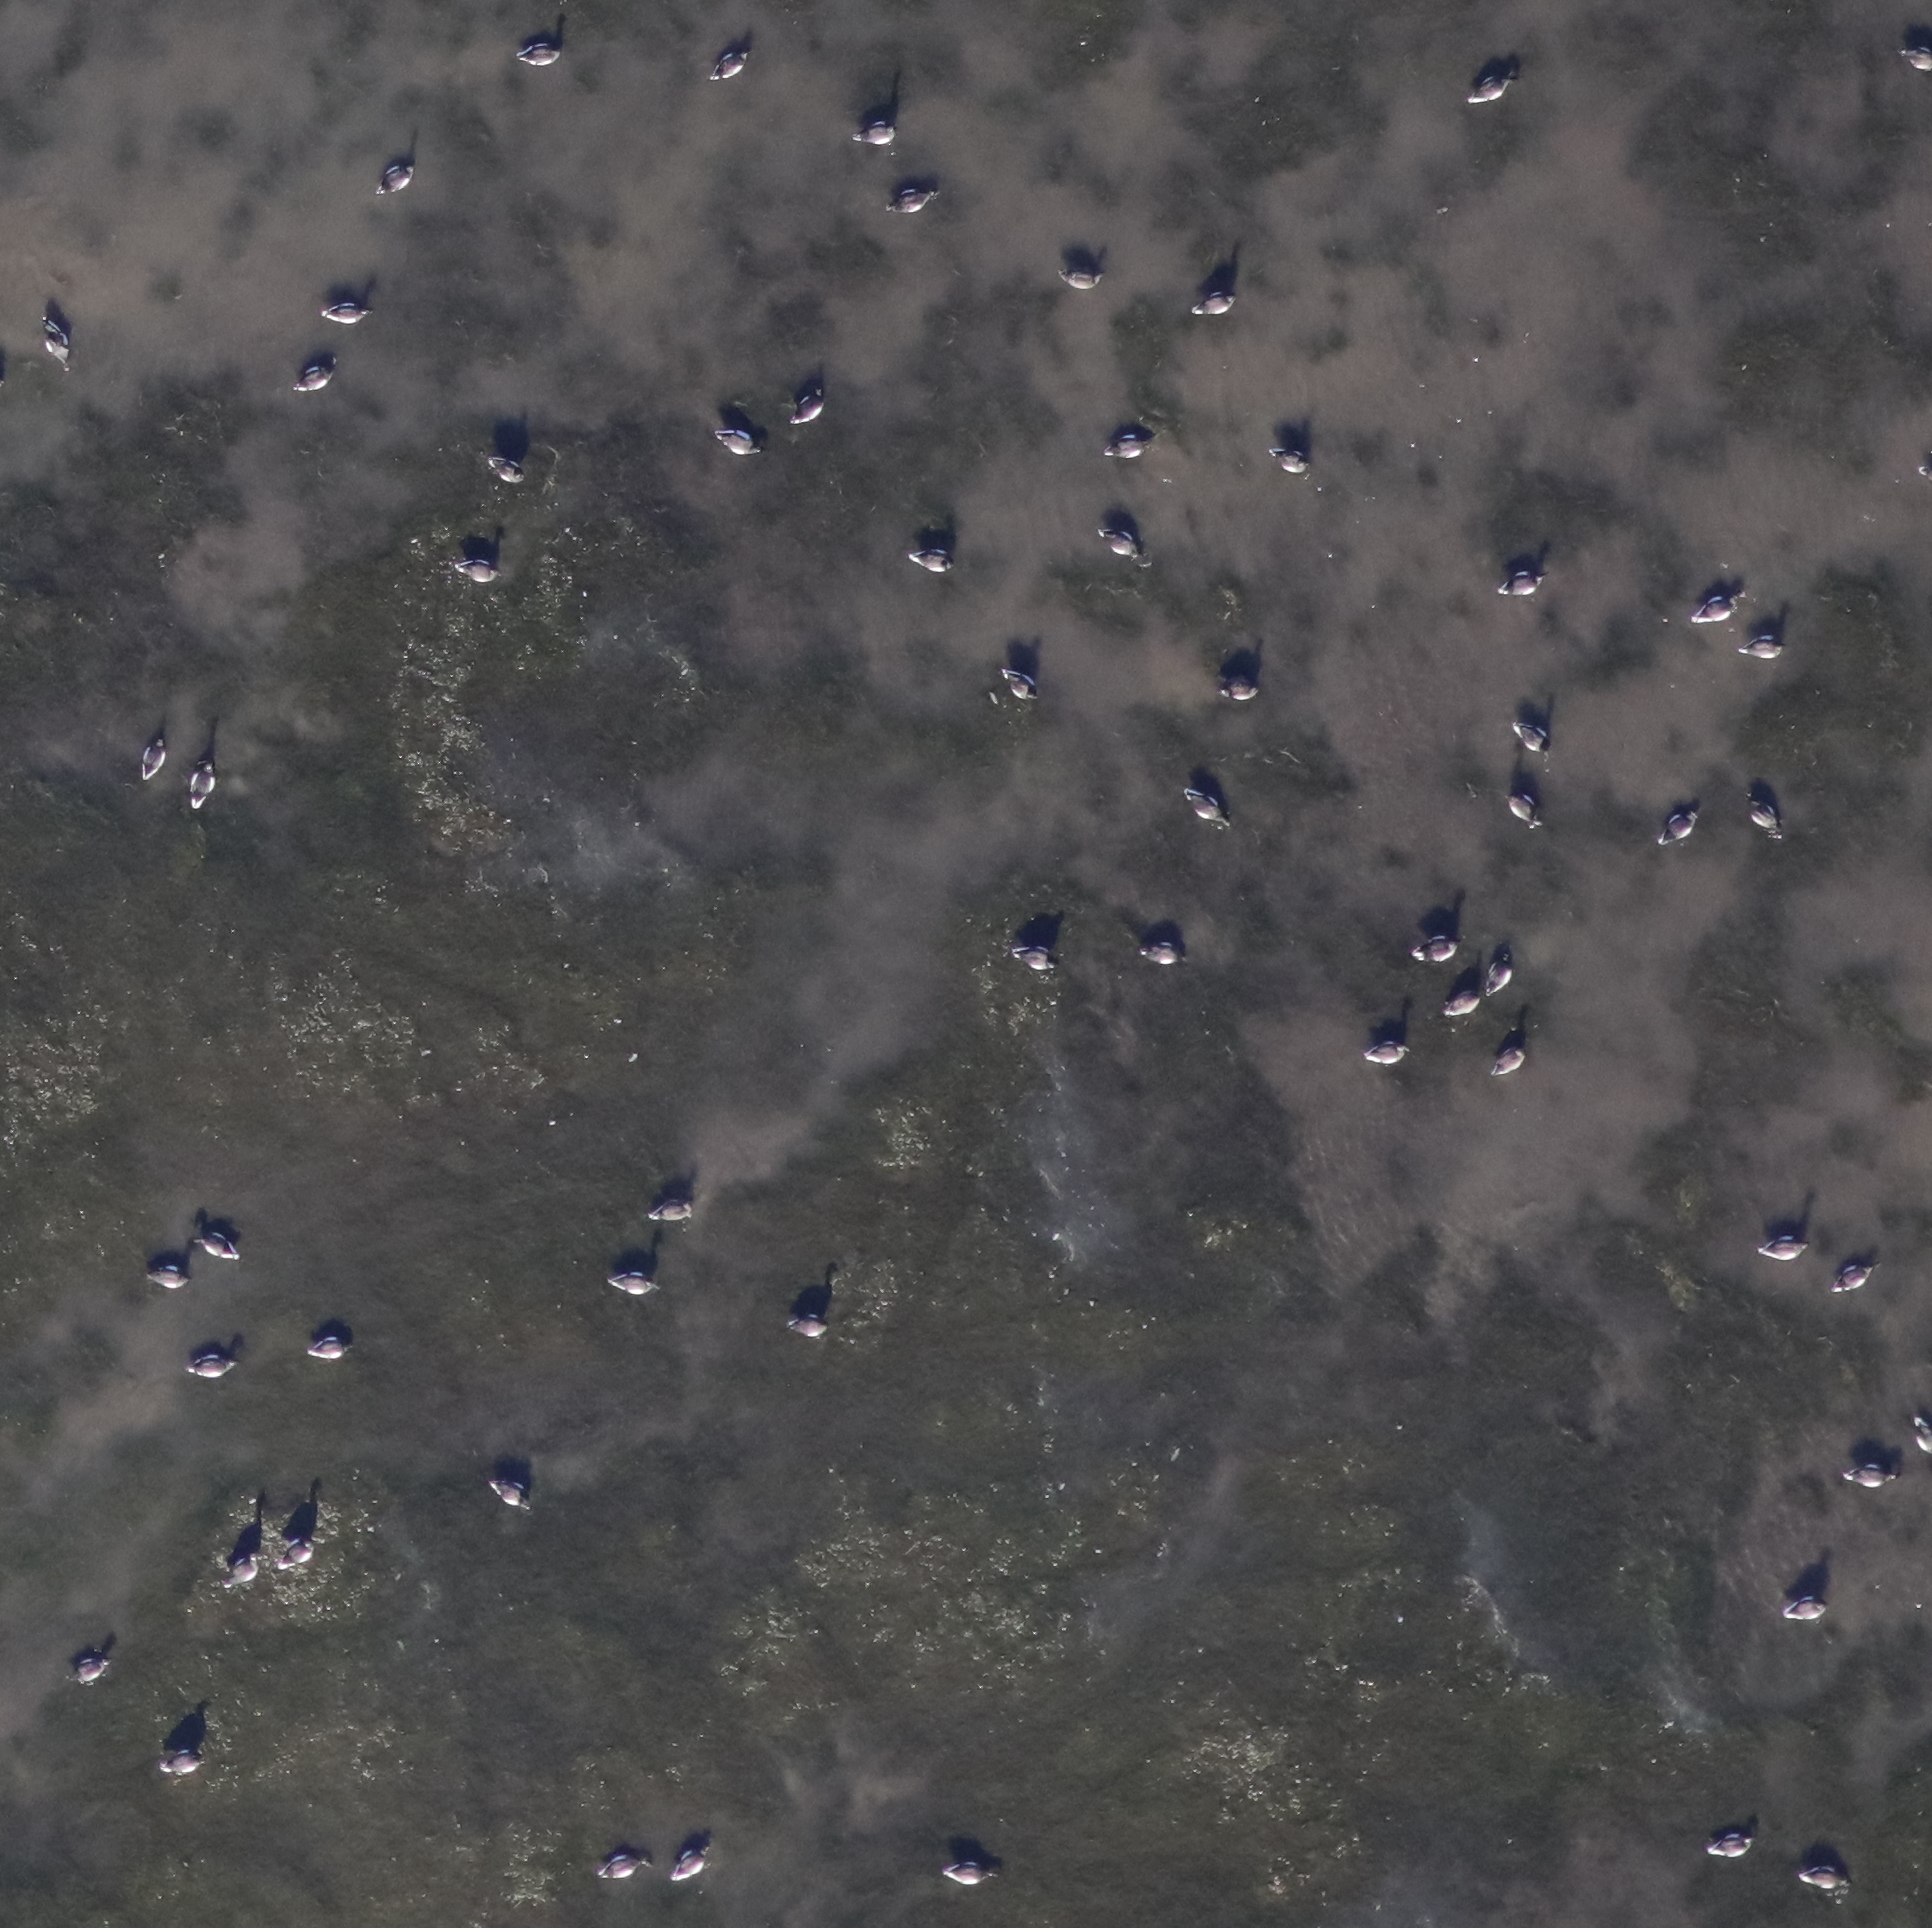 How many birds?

61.